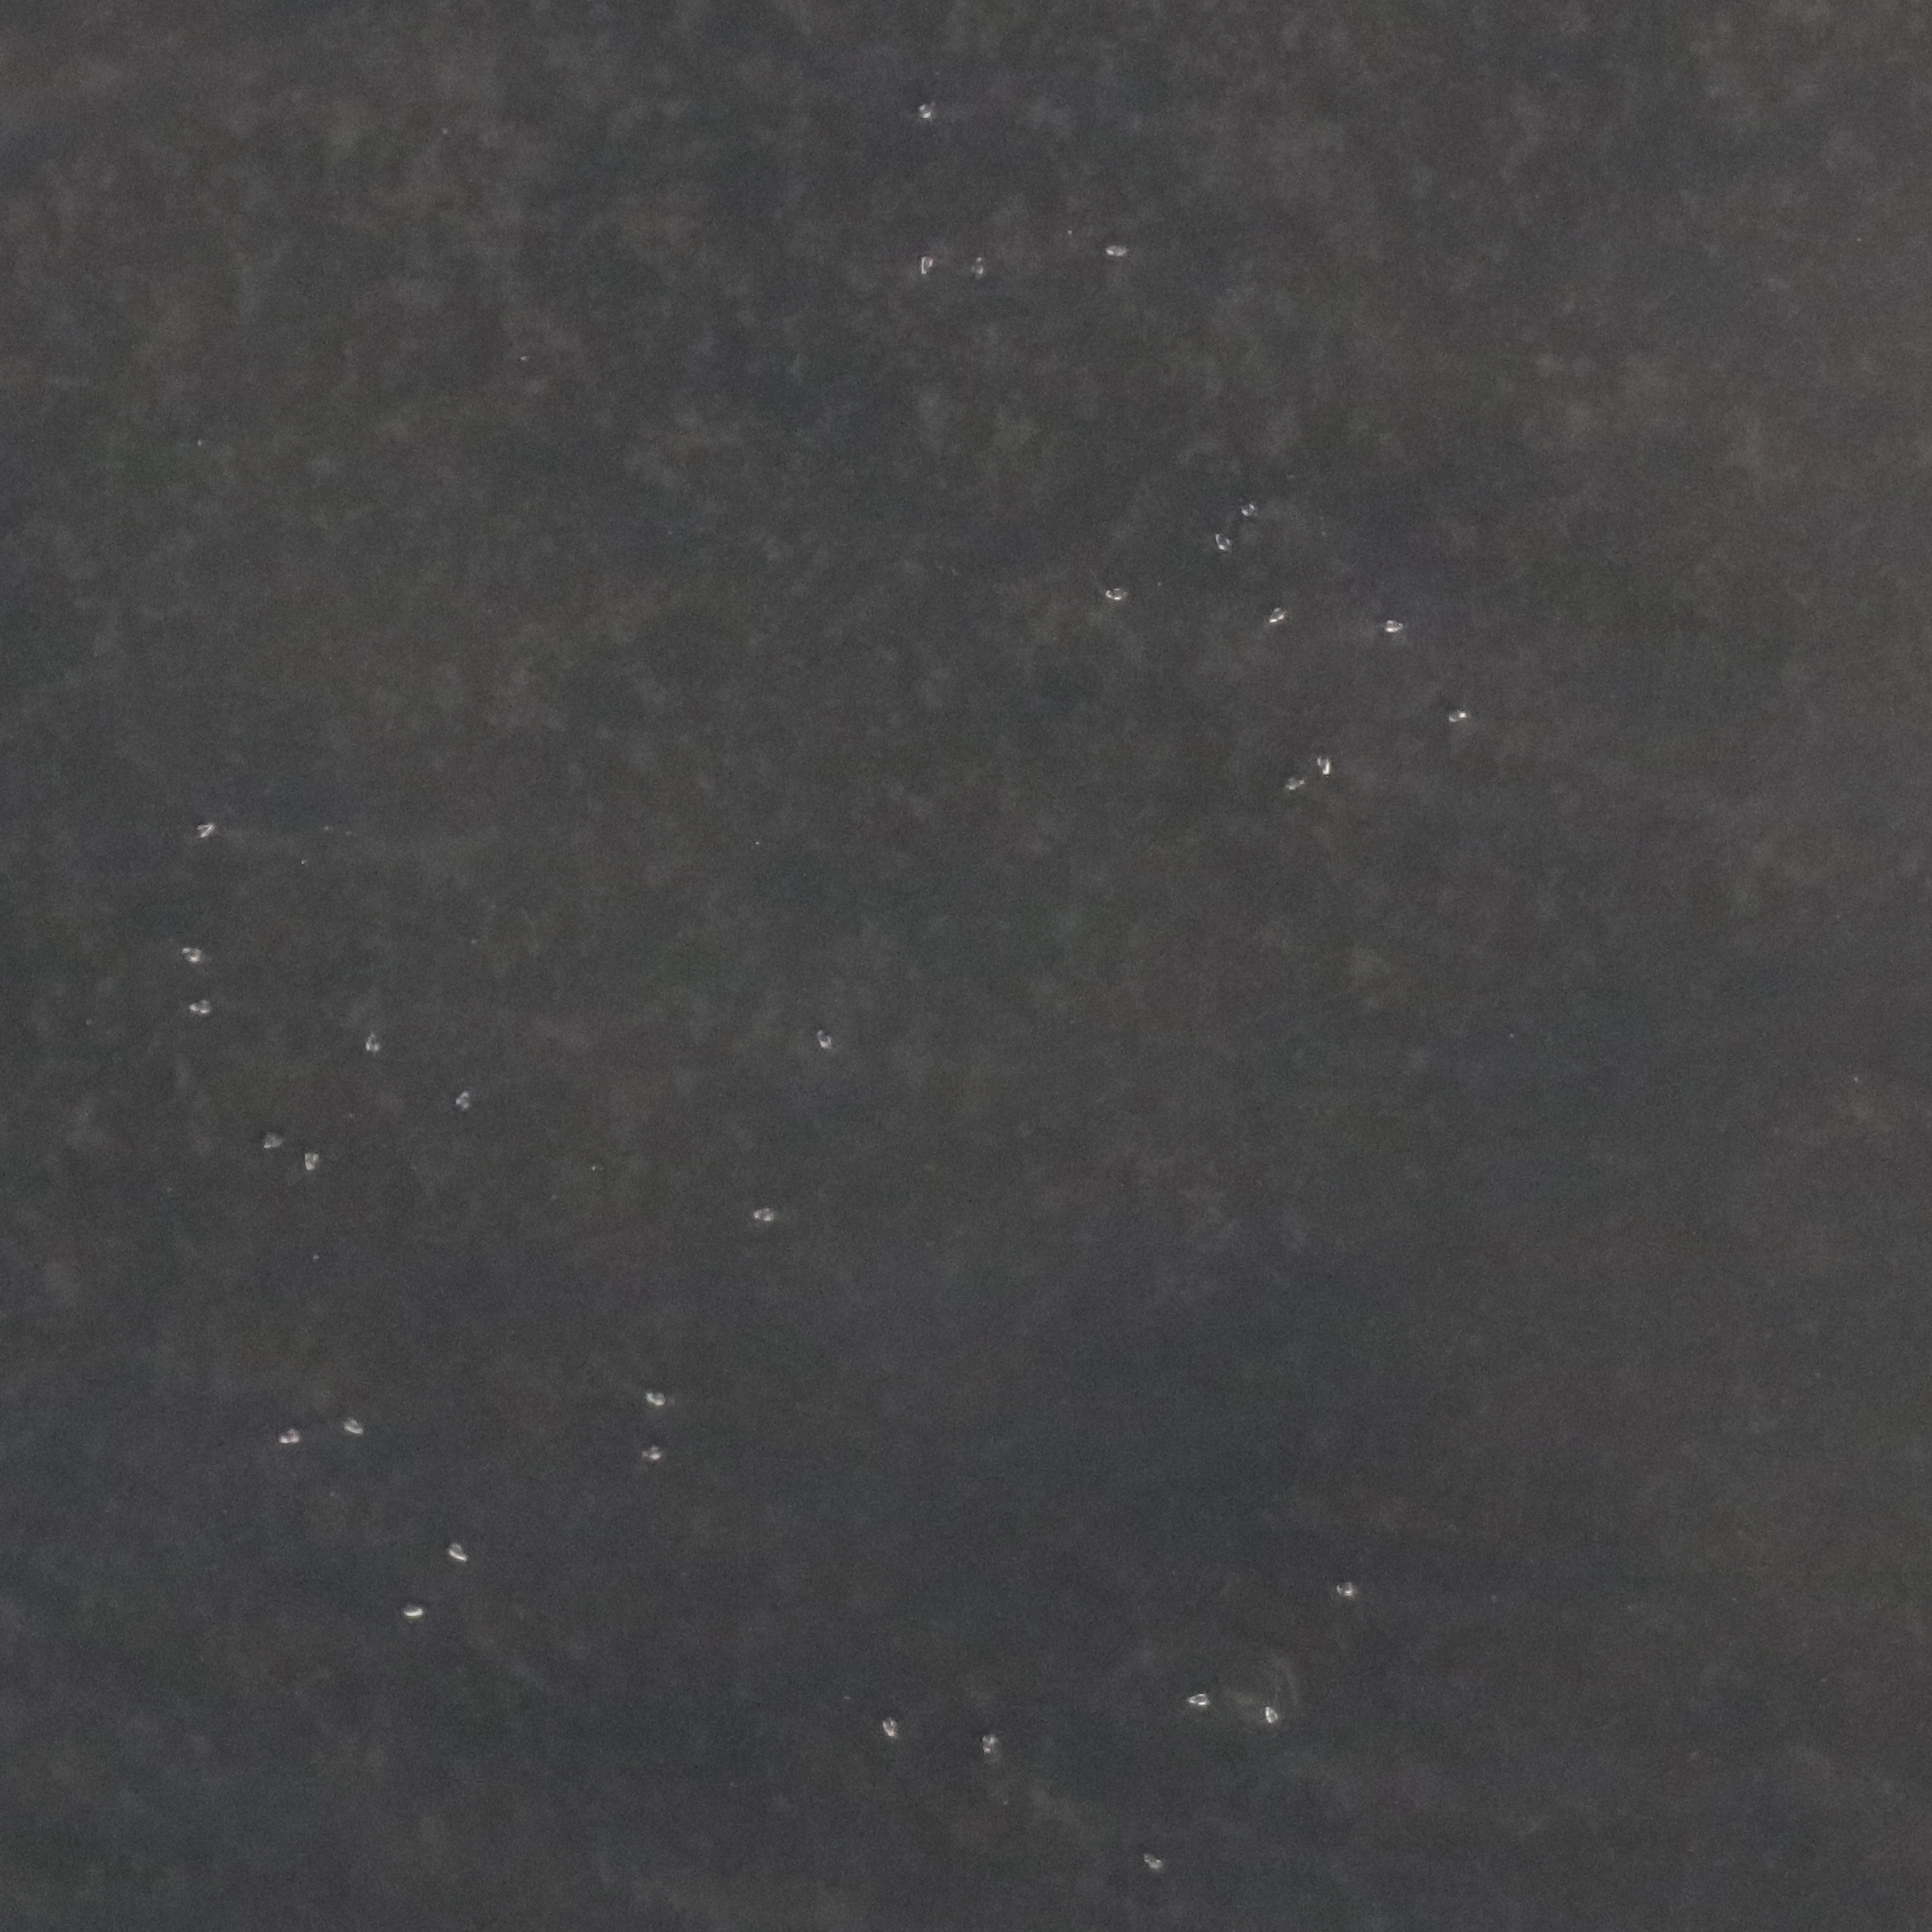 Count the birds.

33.